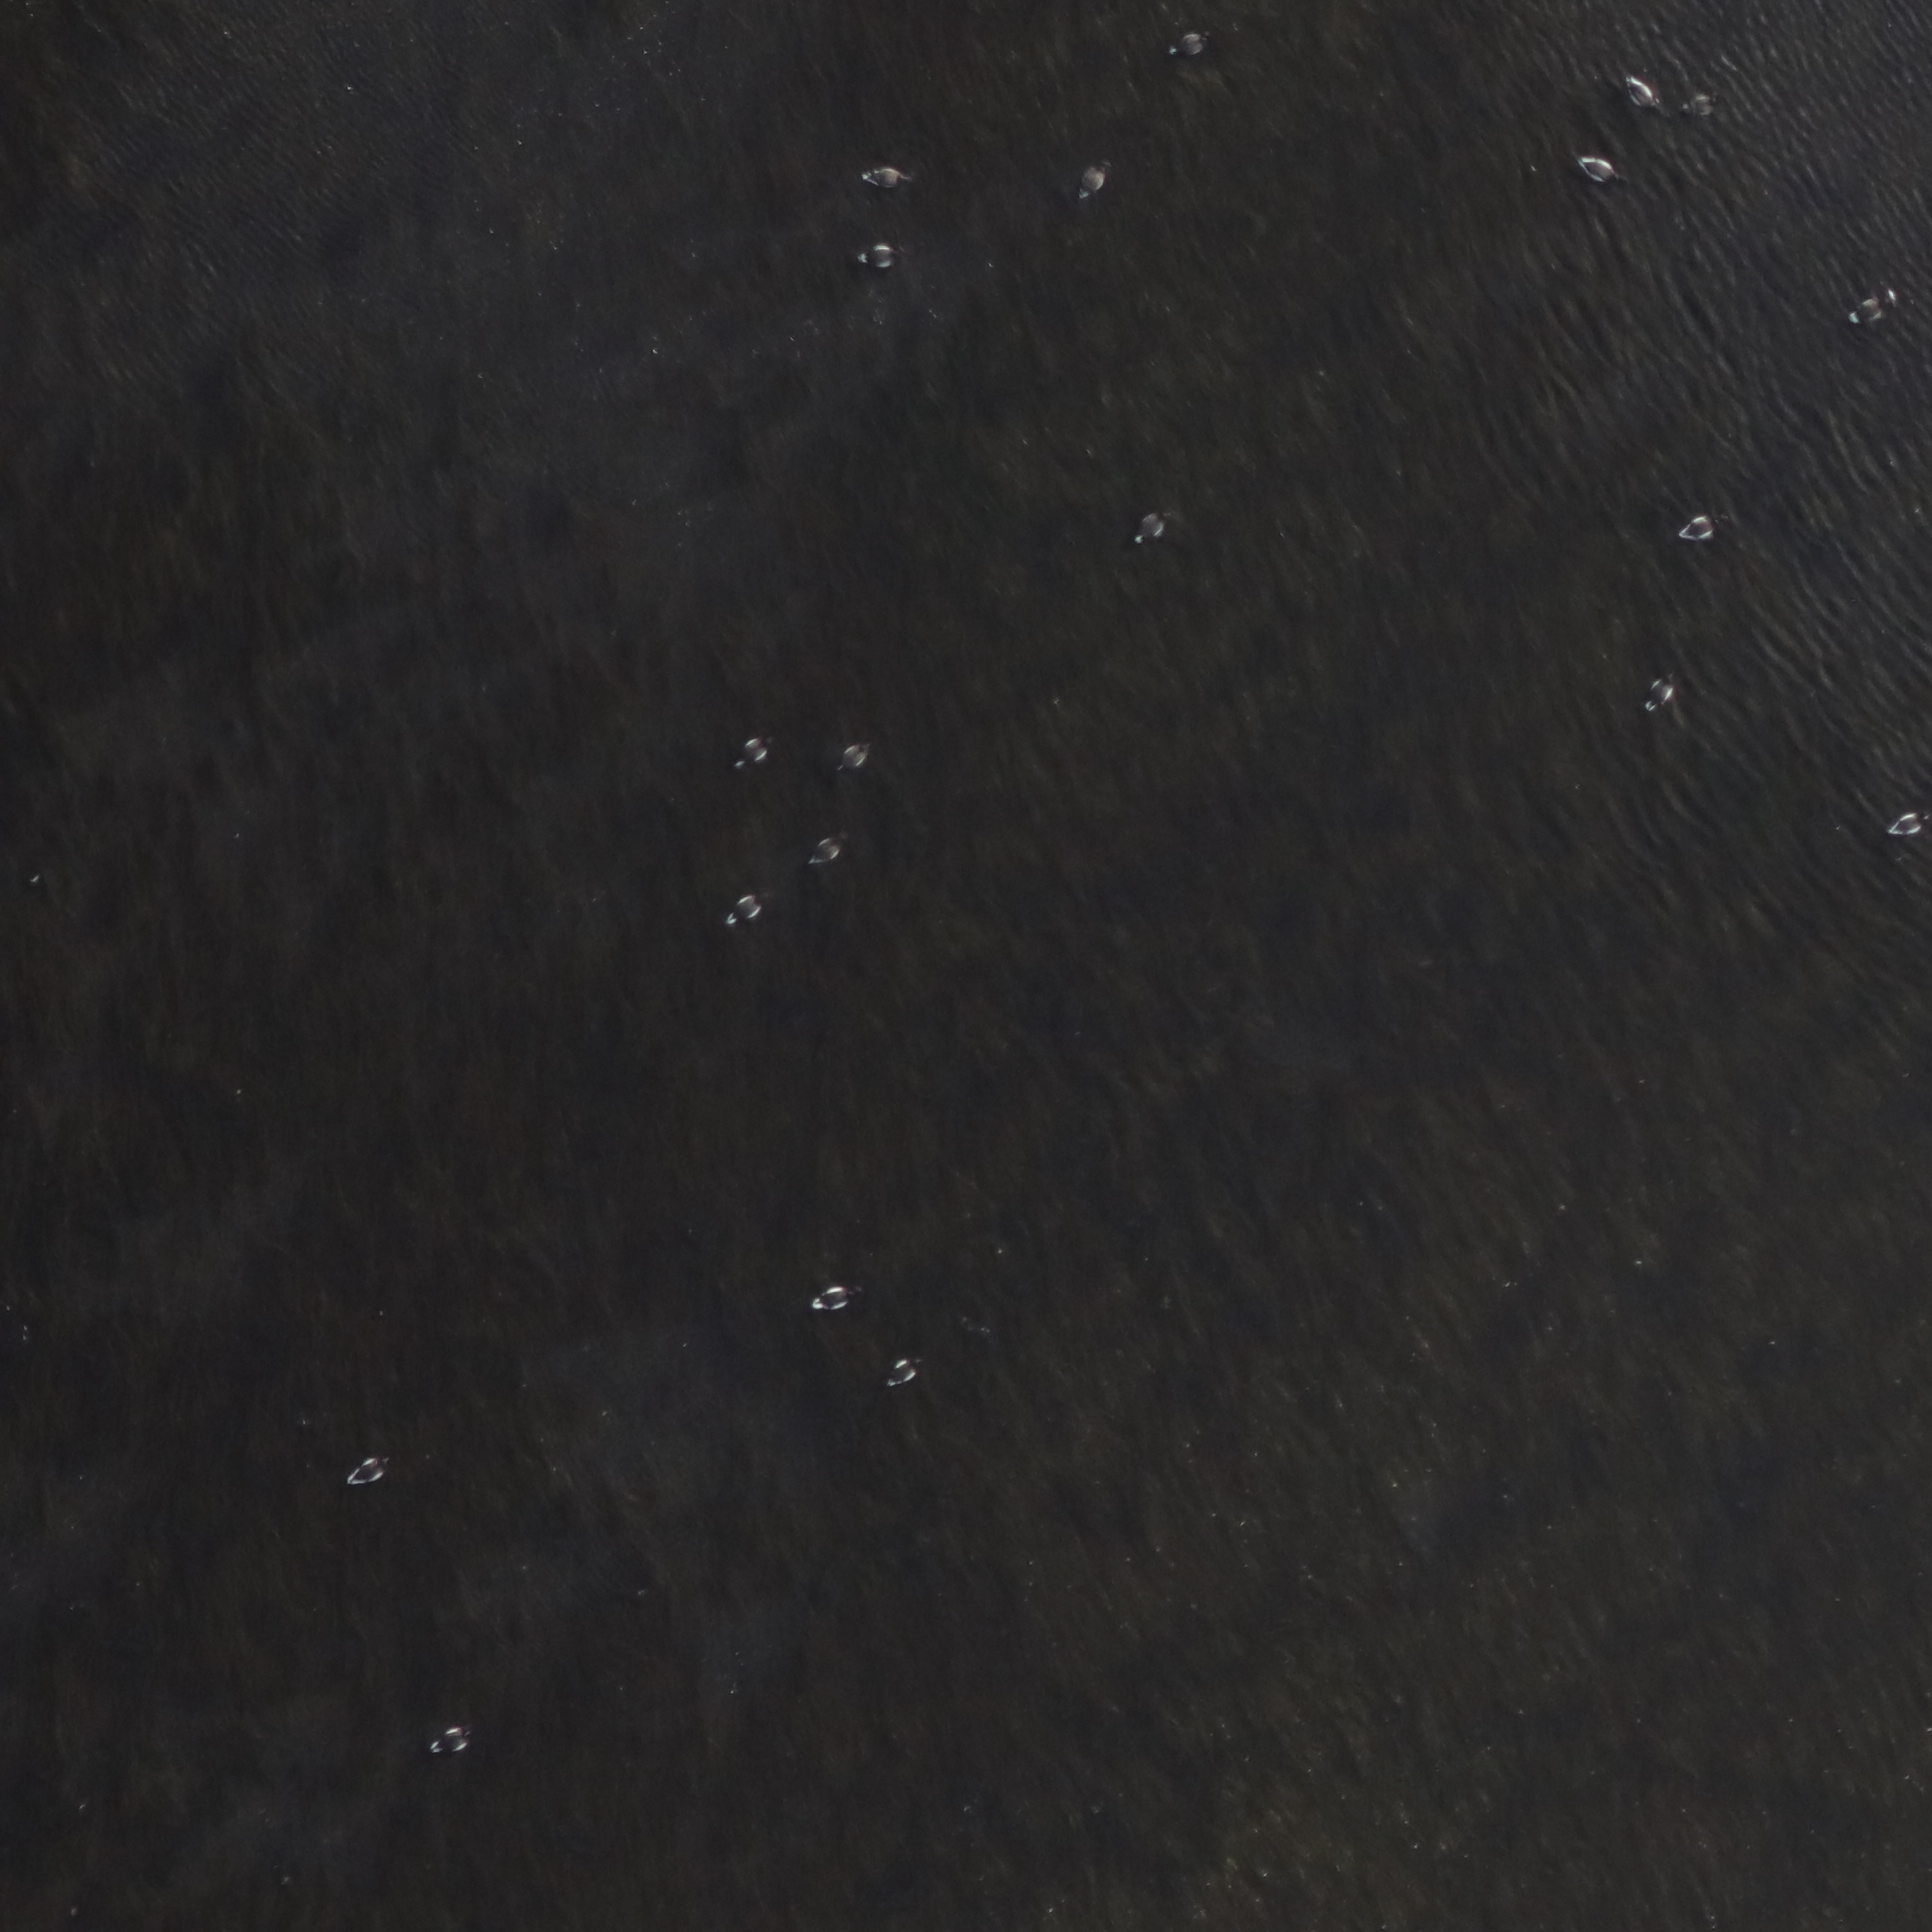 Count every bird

20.